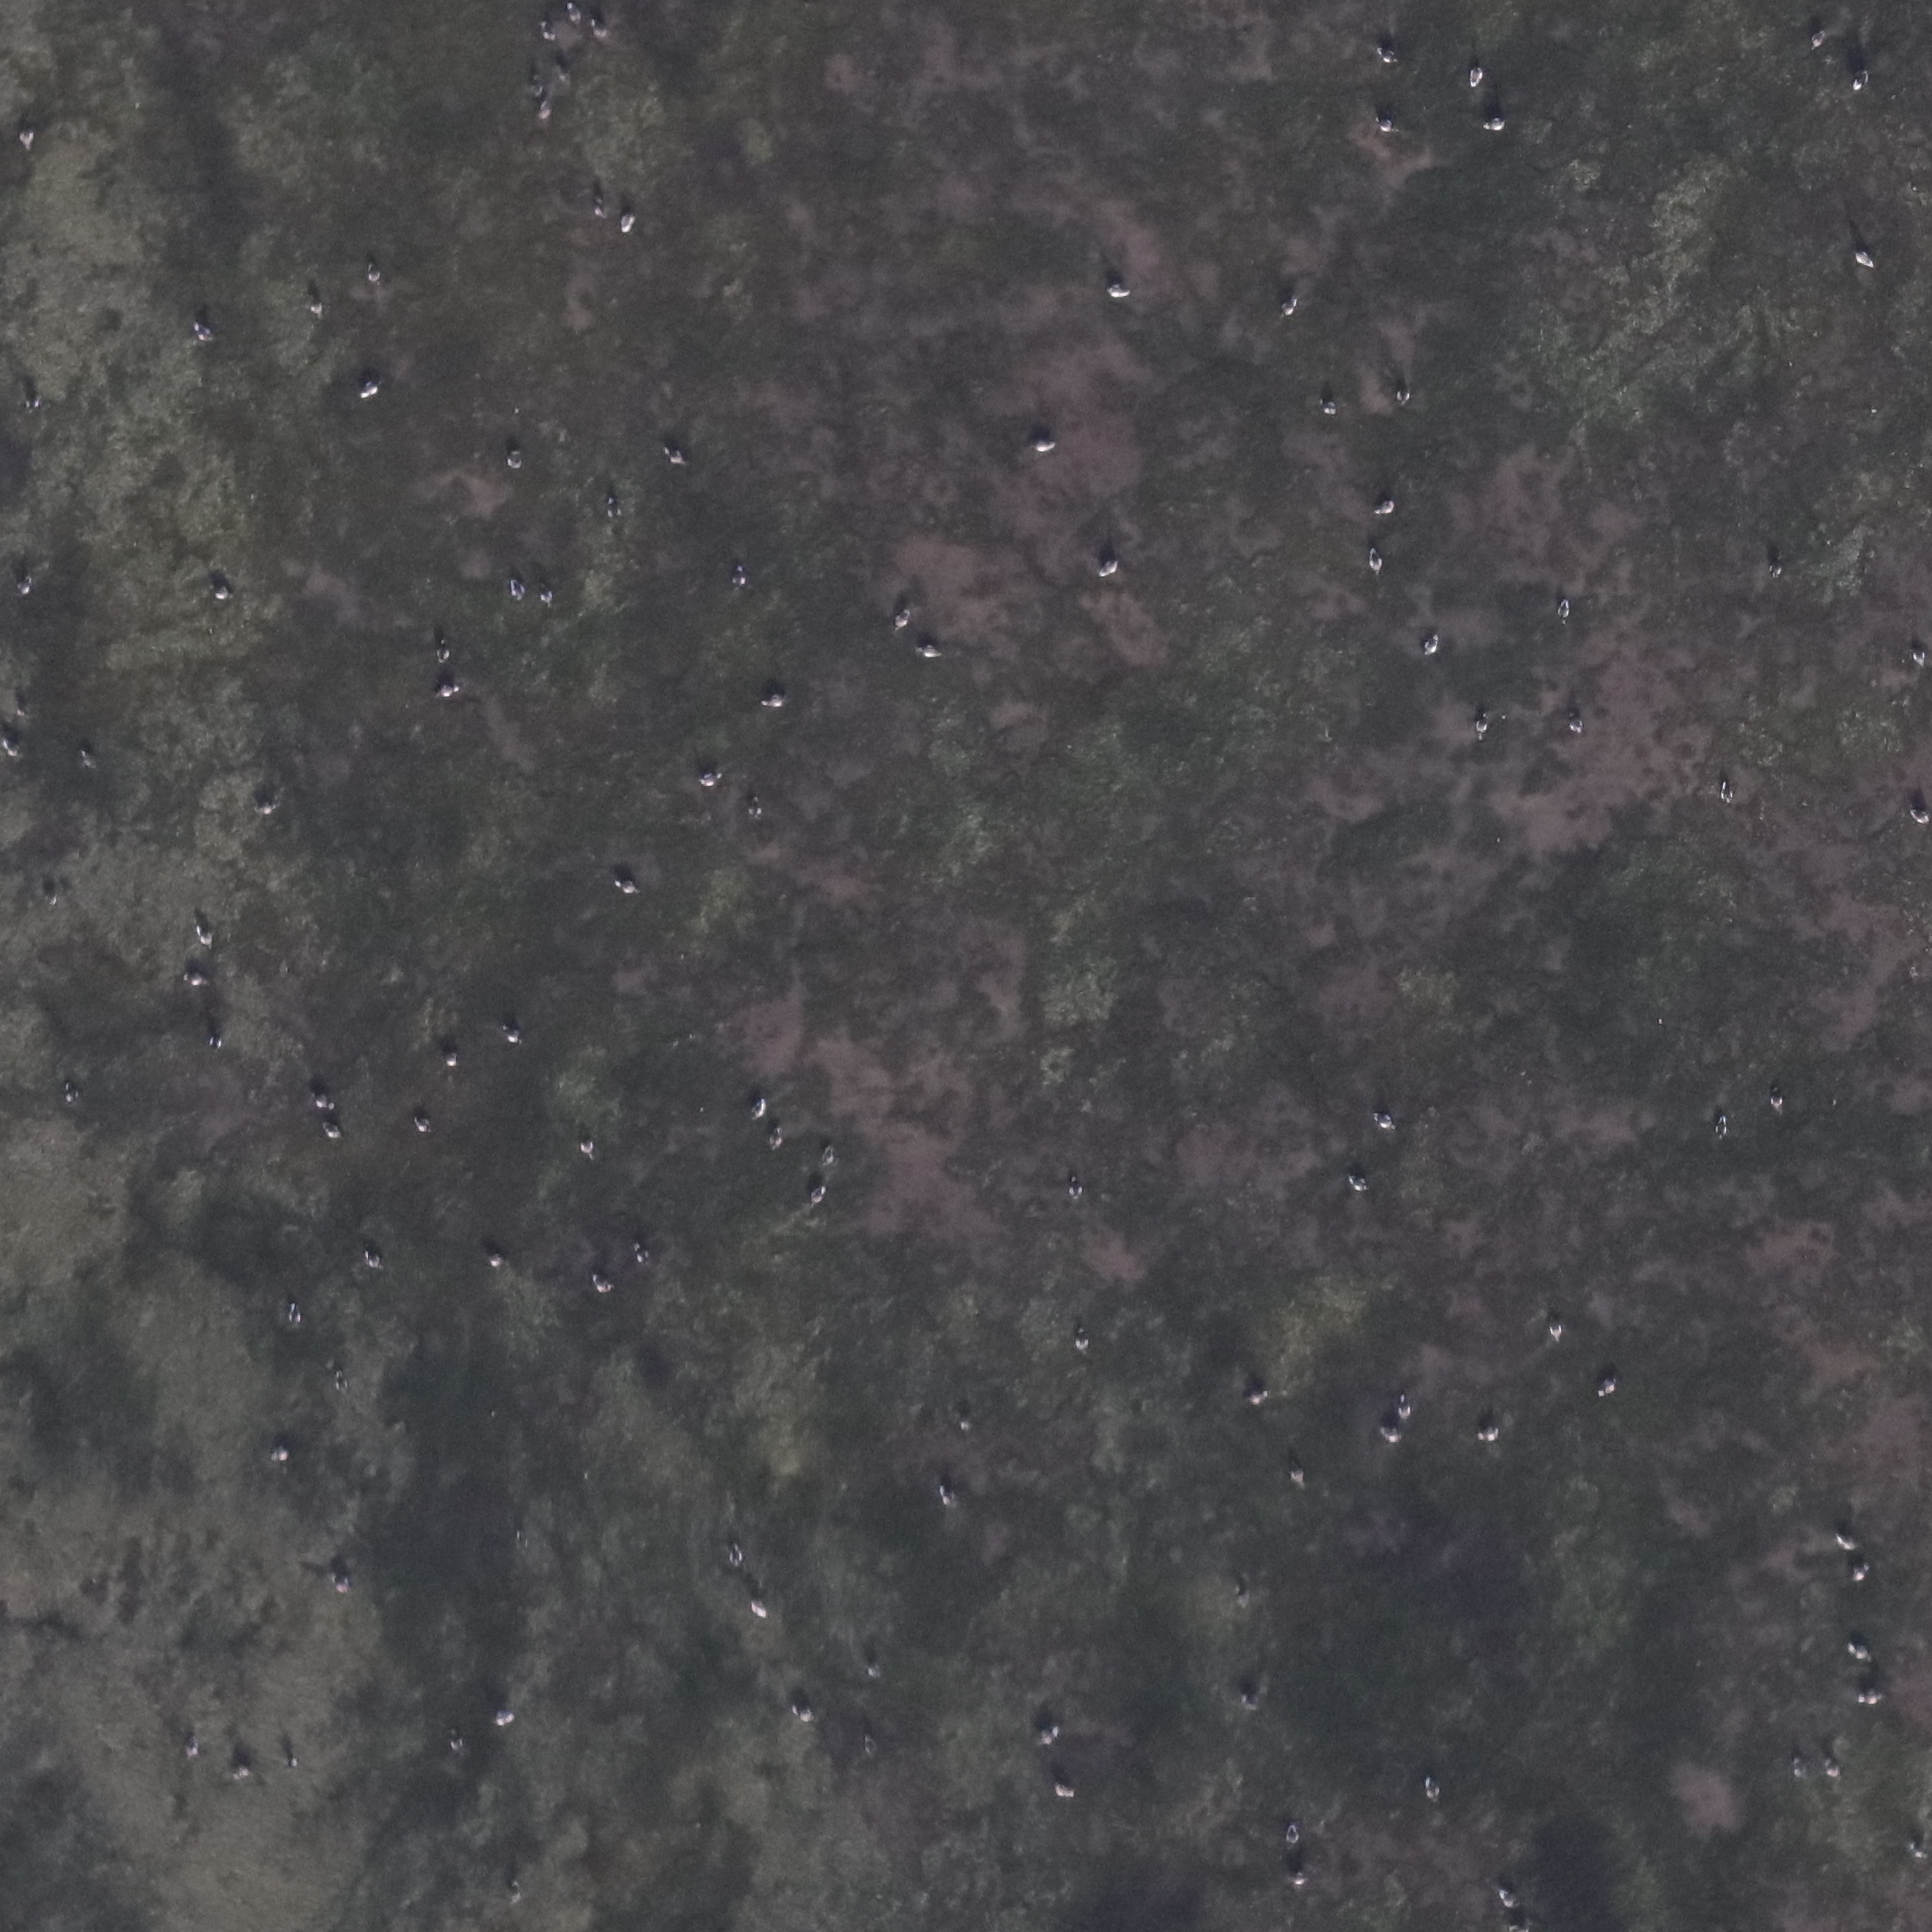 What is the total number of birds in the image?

121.